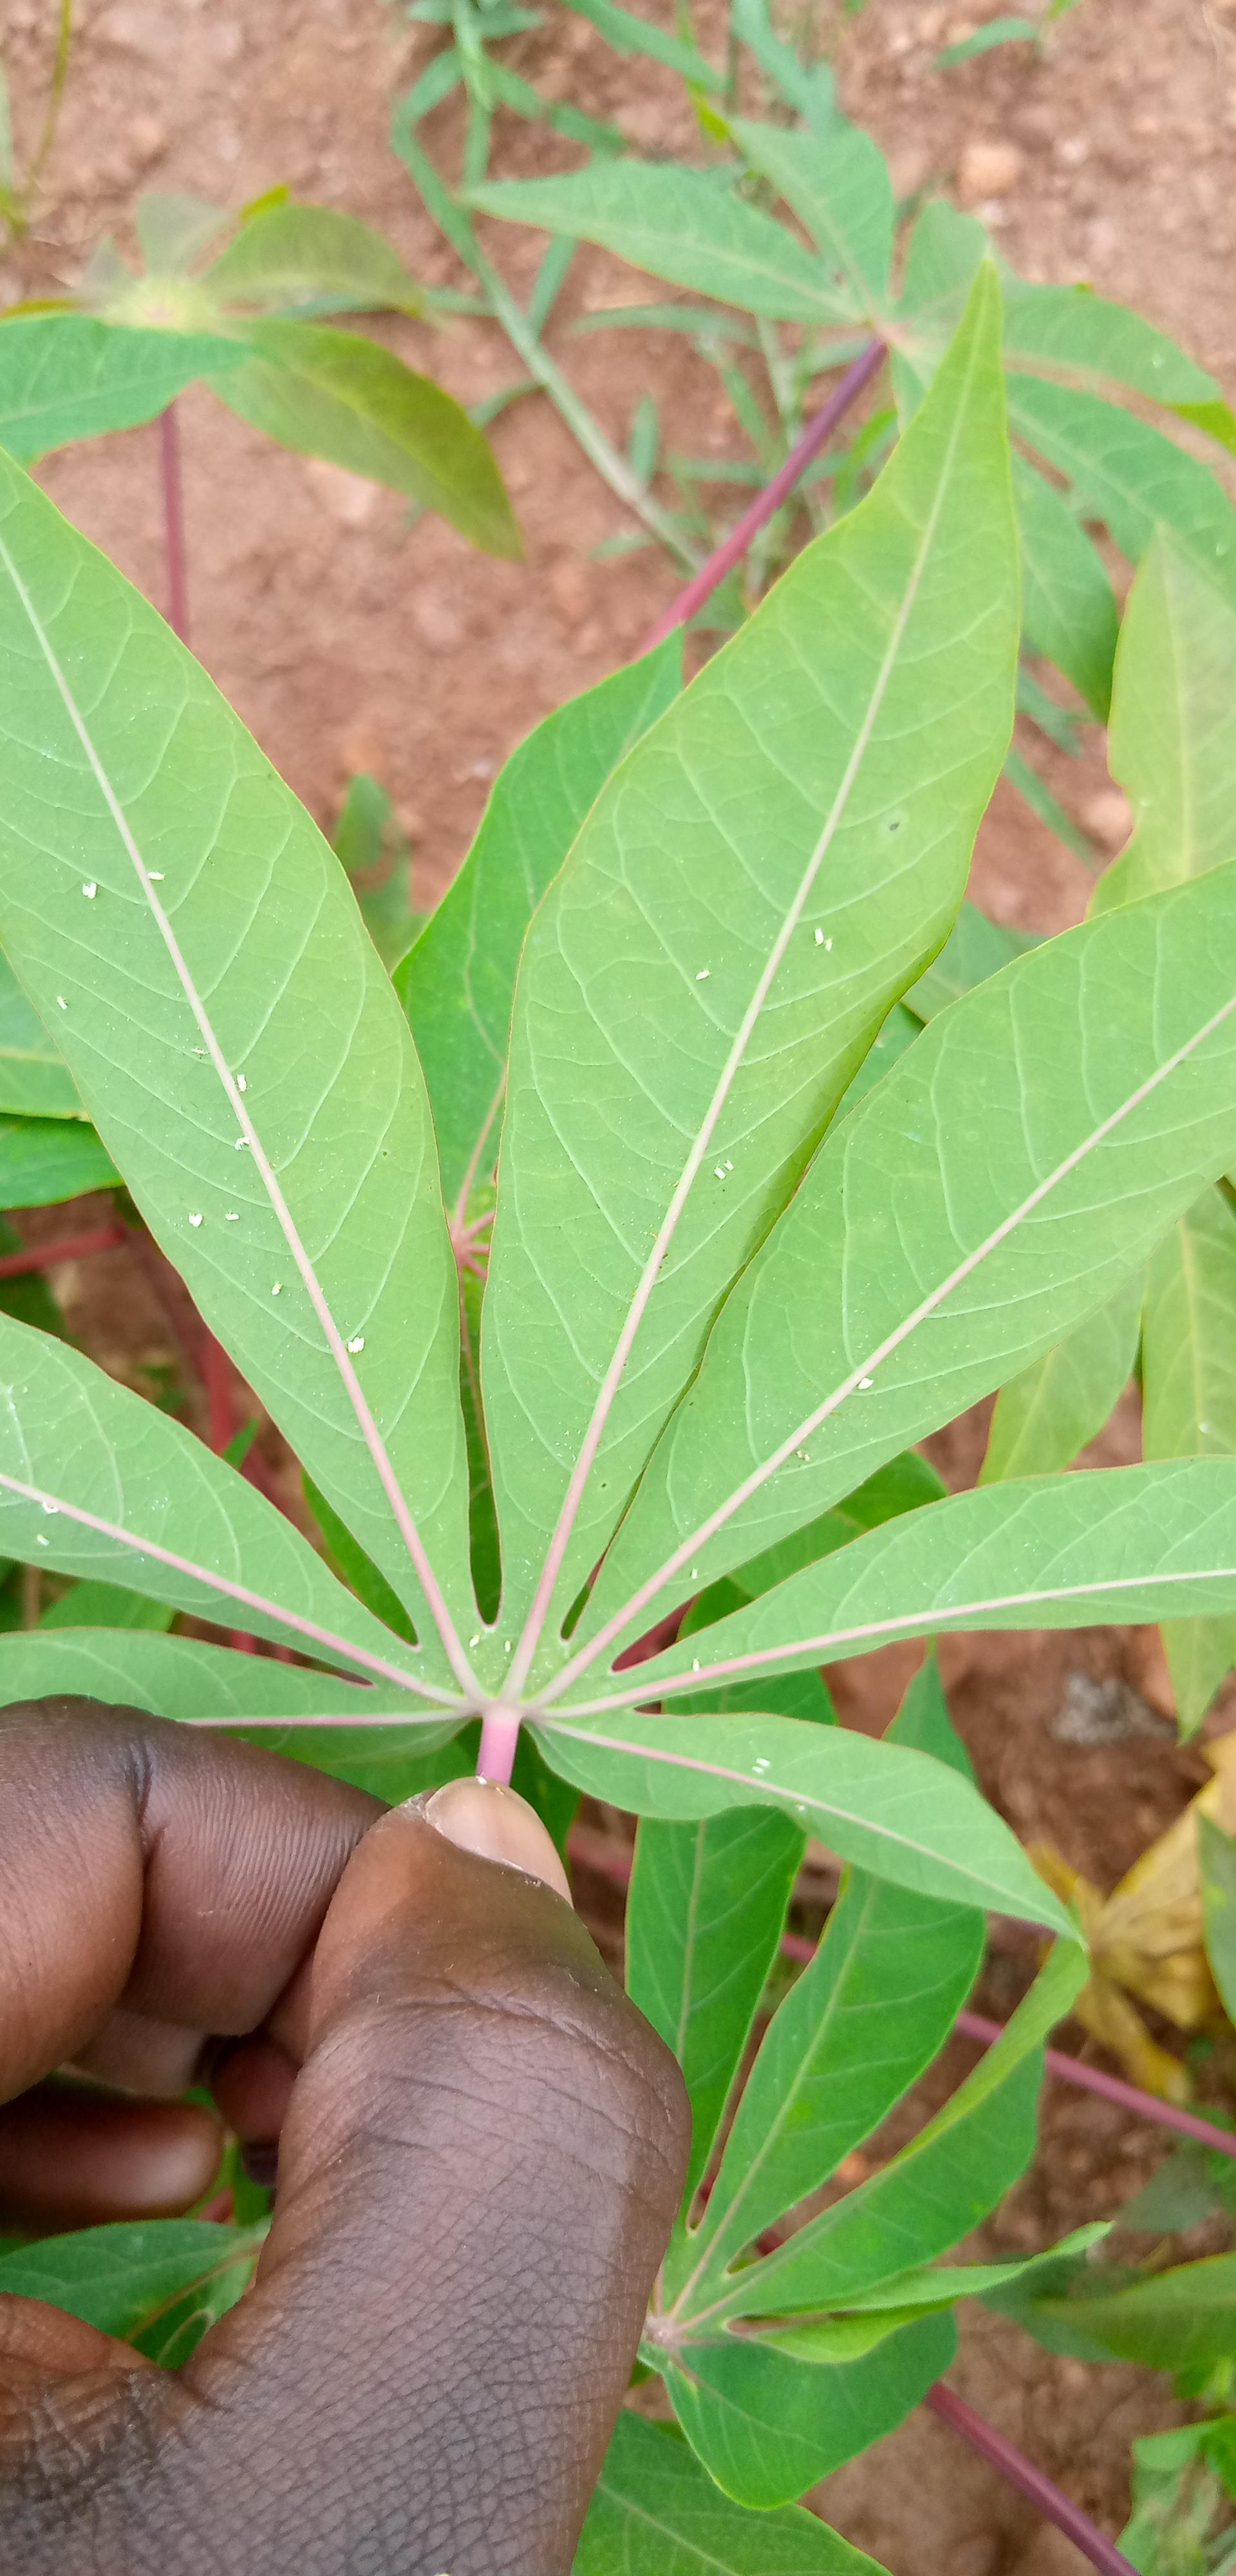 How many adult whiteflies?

28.